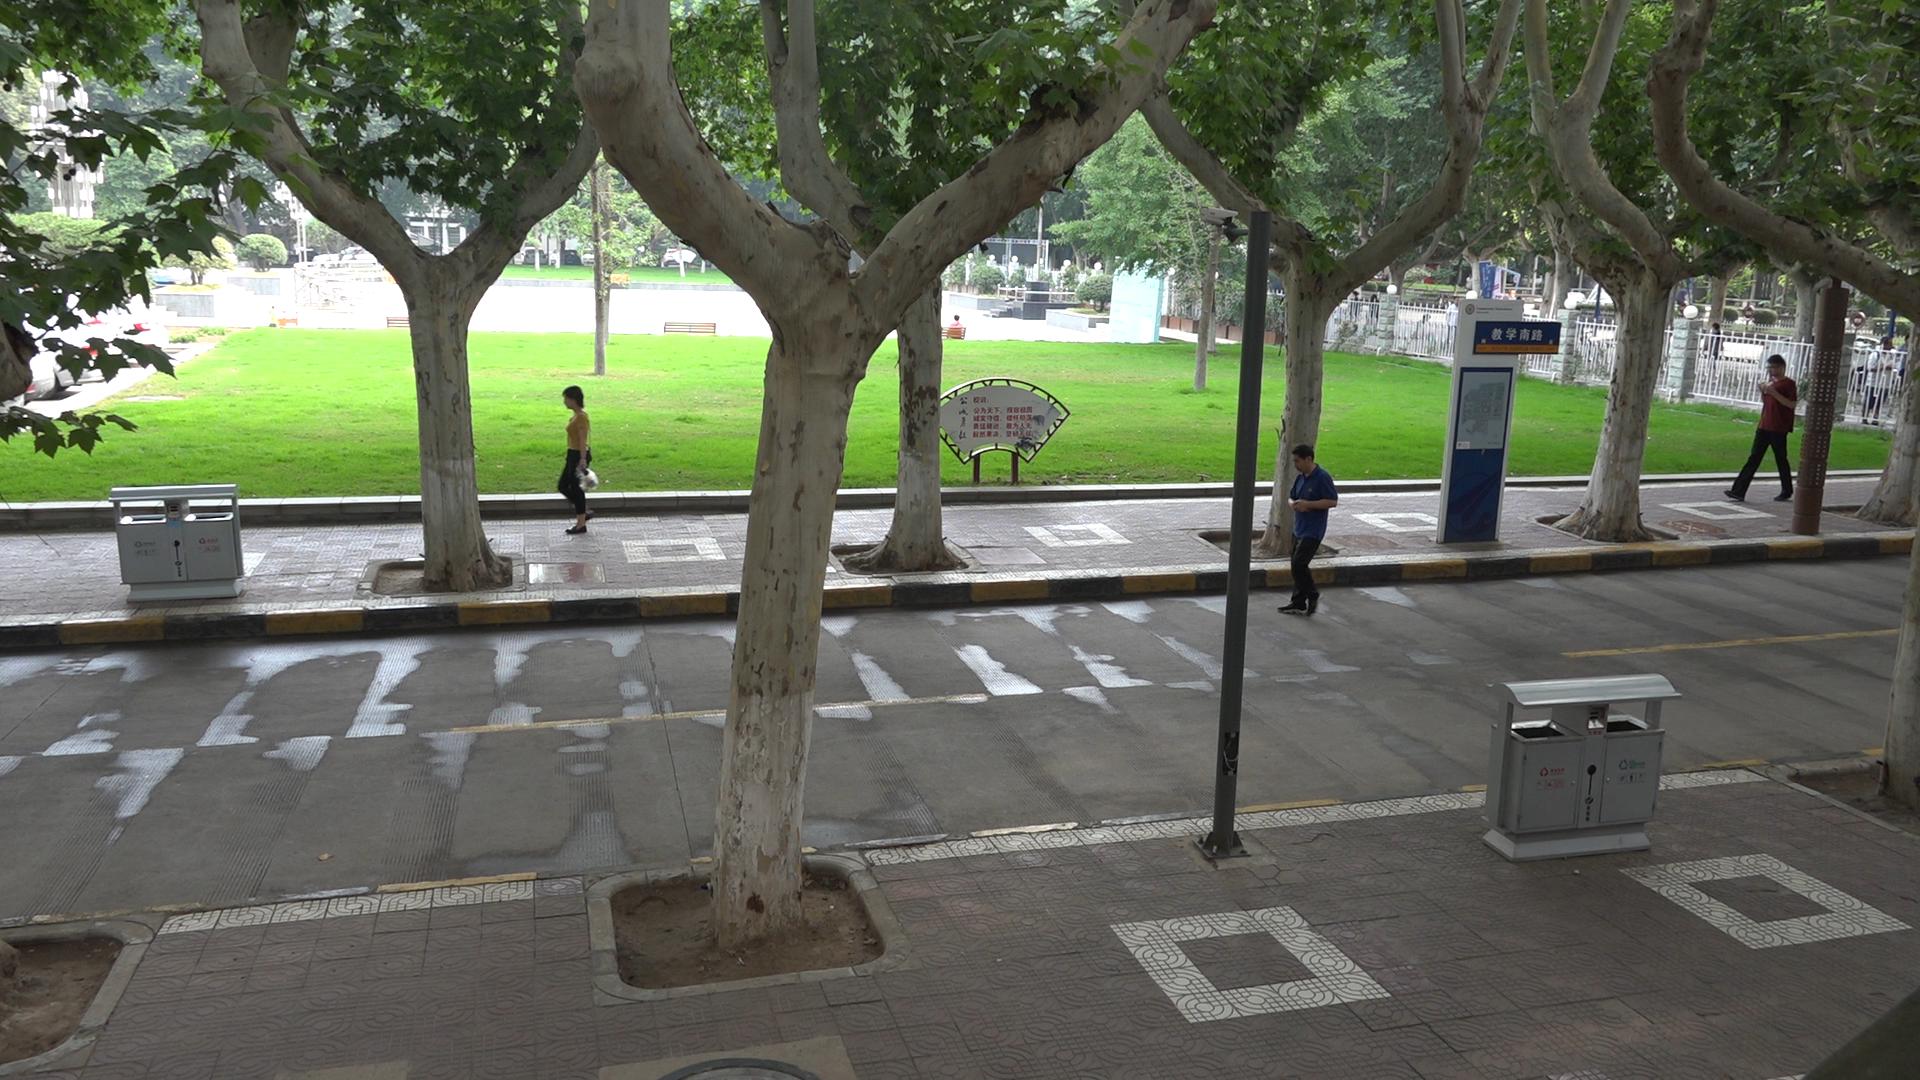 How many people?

13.